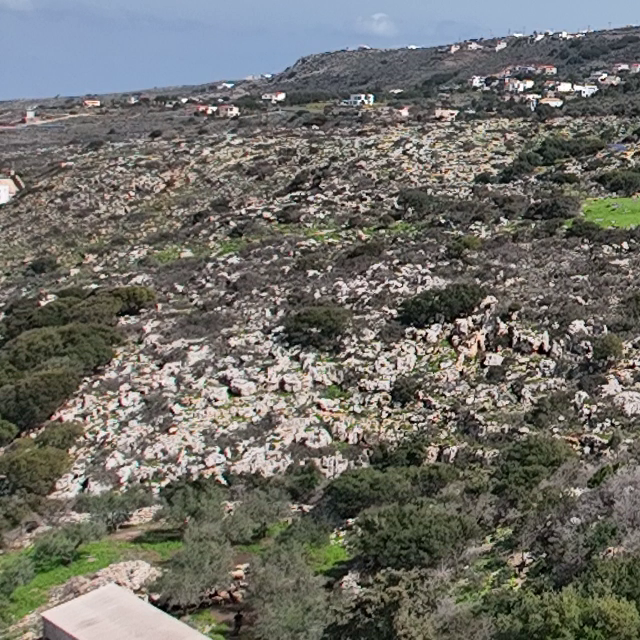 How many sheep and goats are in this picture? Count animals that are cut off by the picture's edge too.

0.